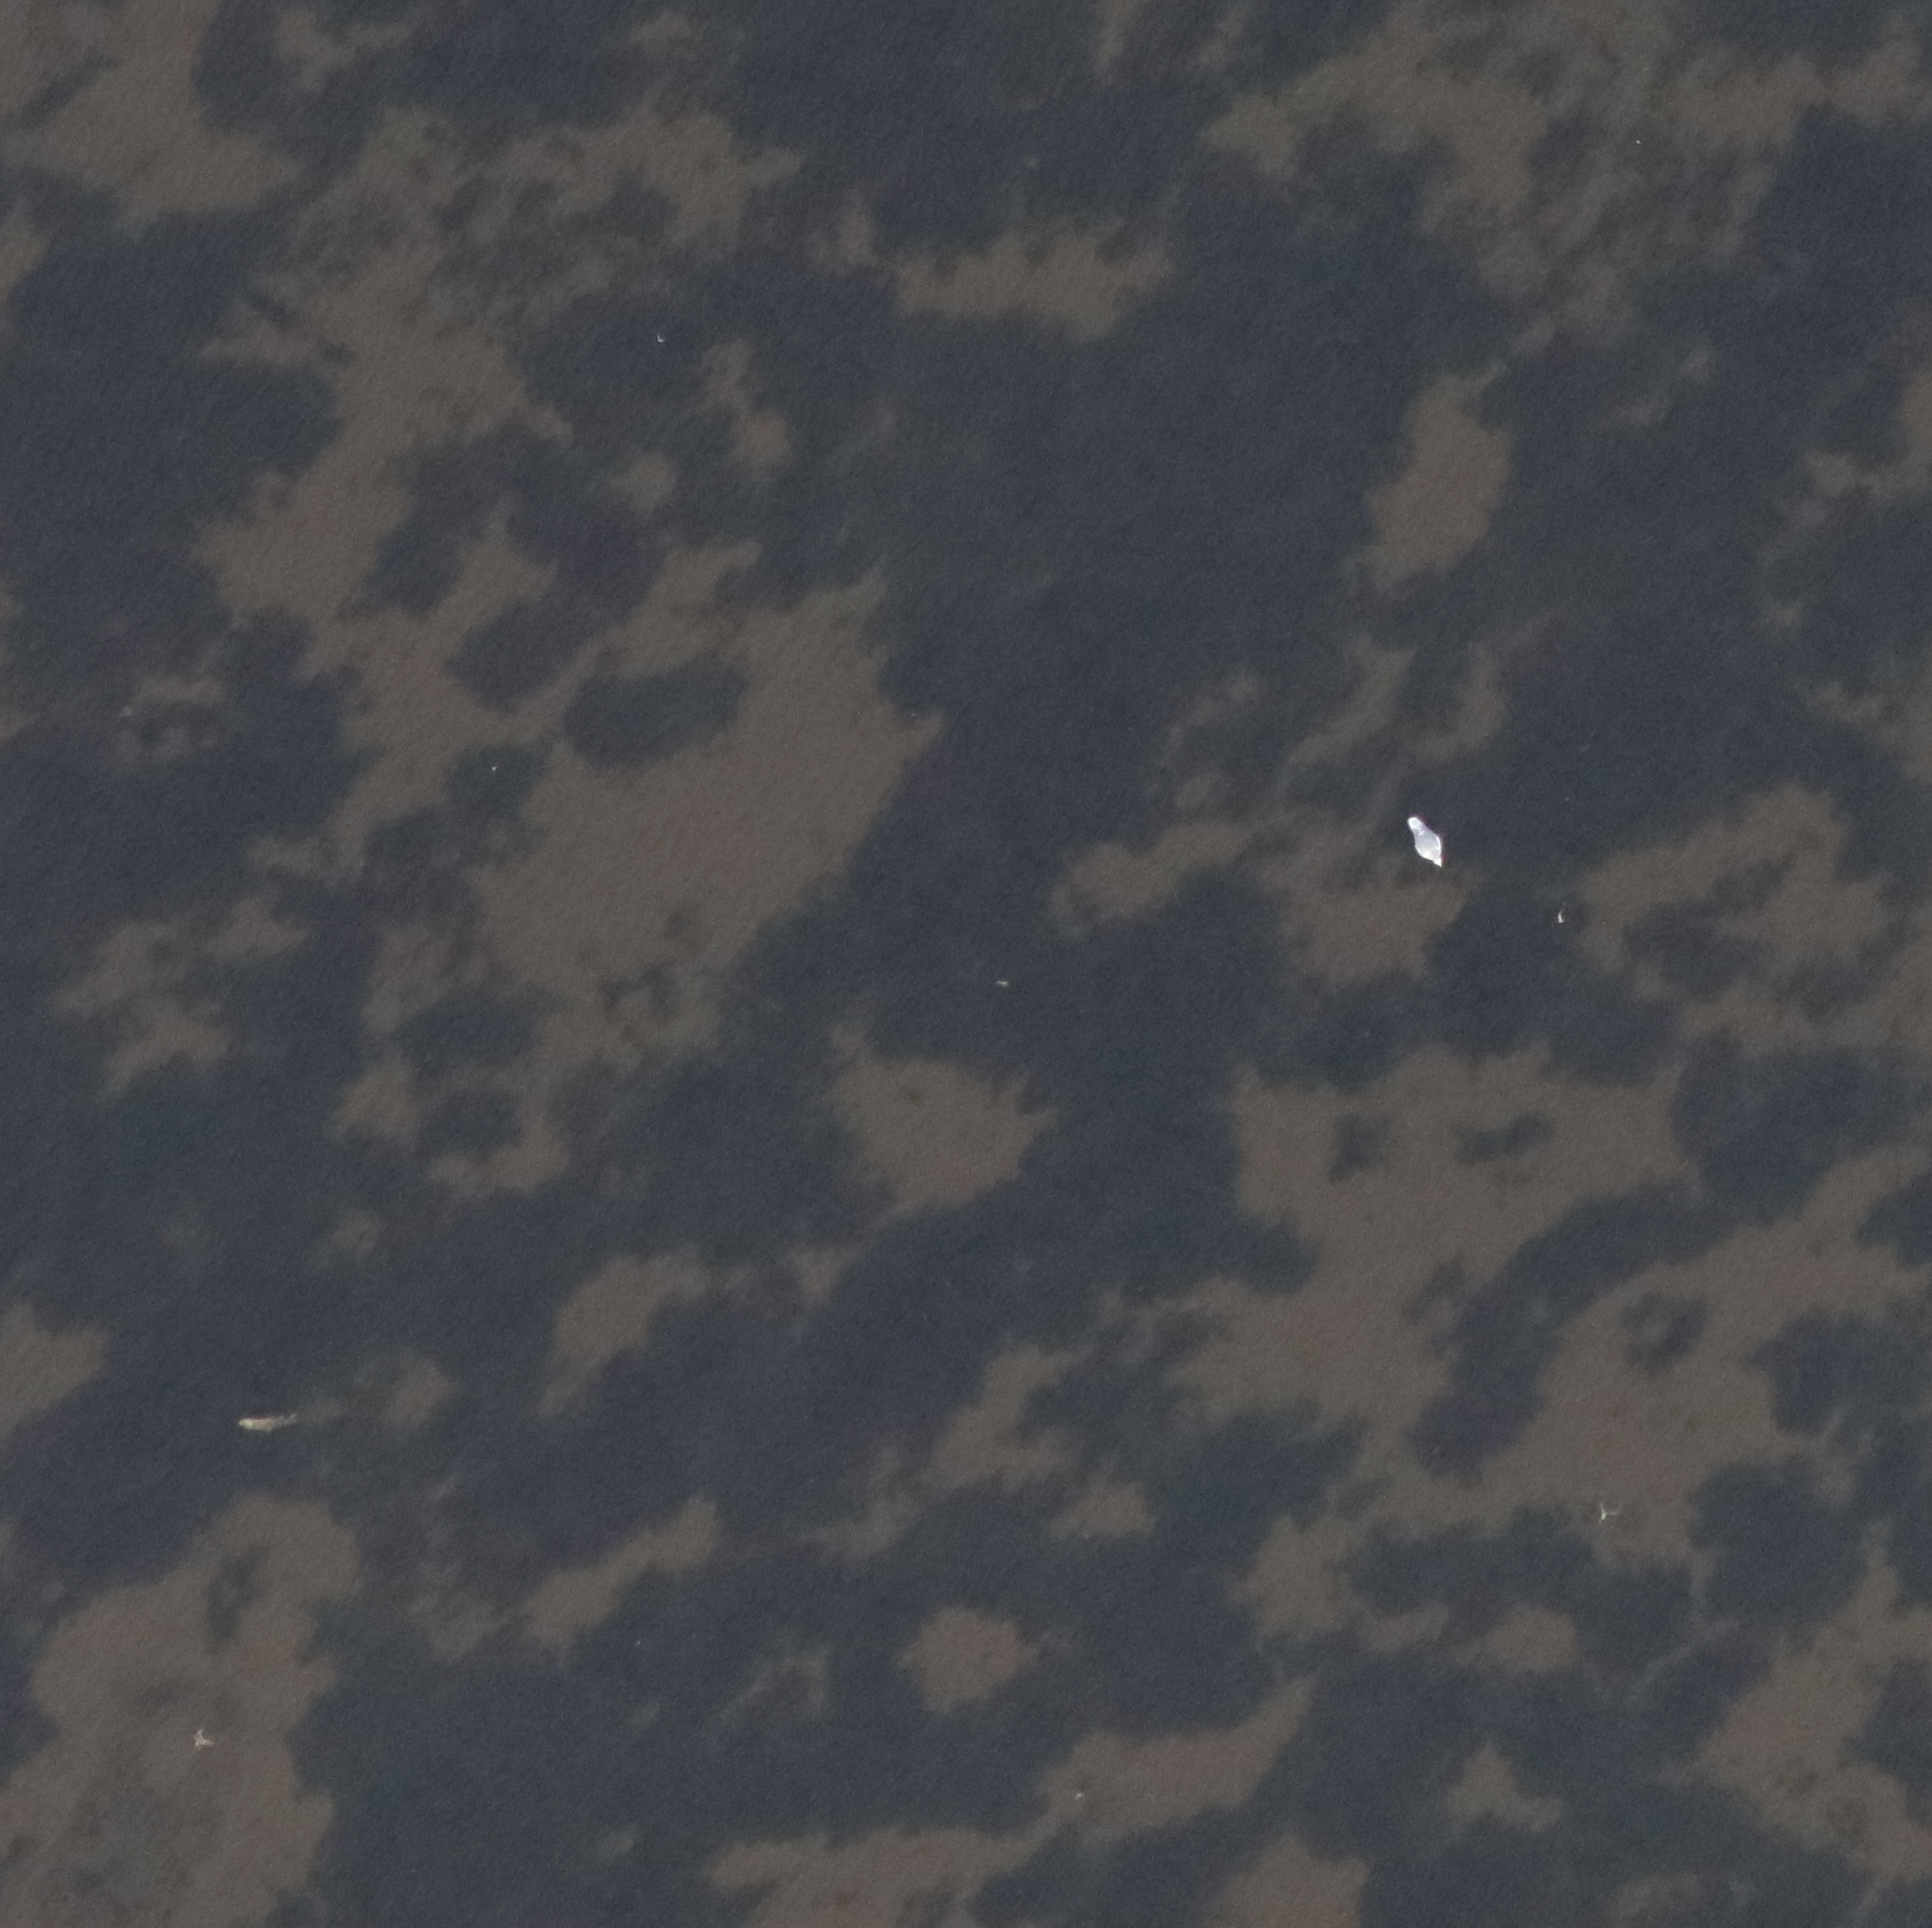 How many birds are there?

1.